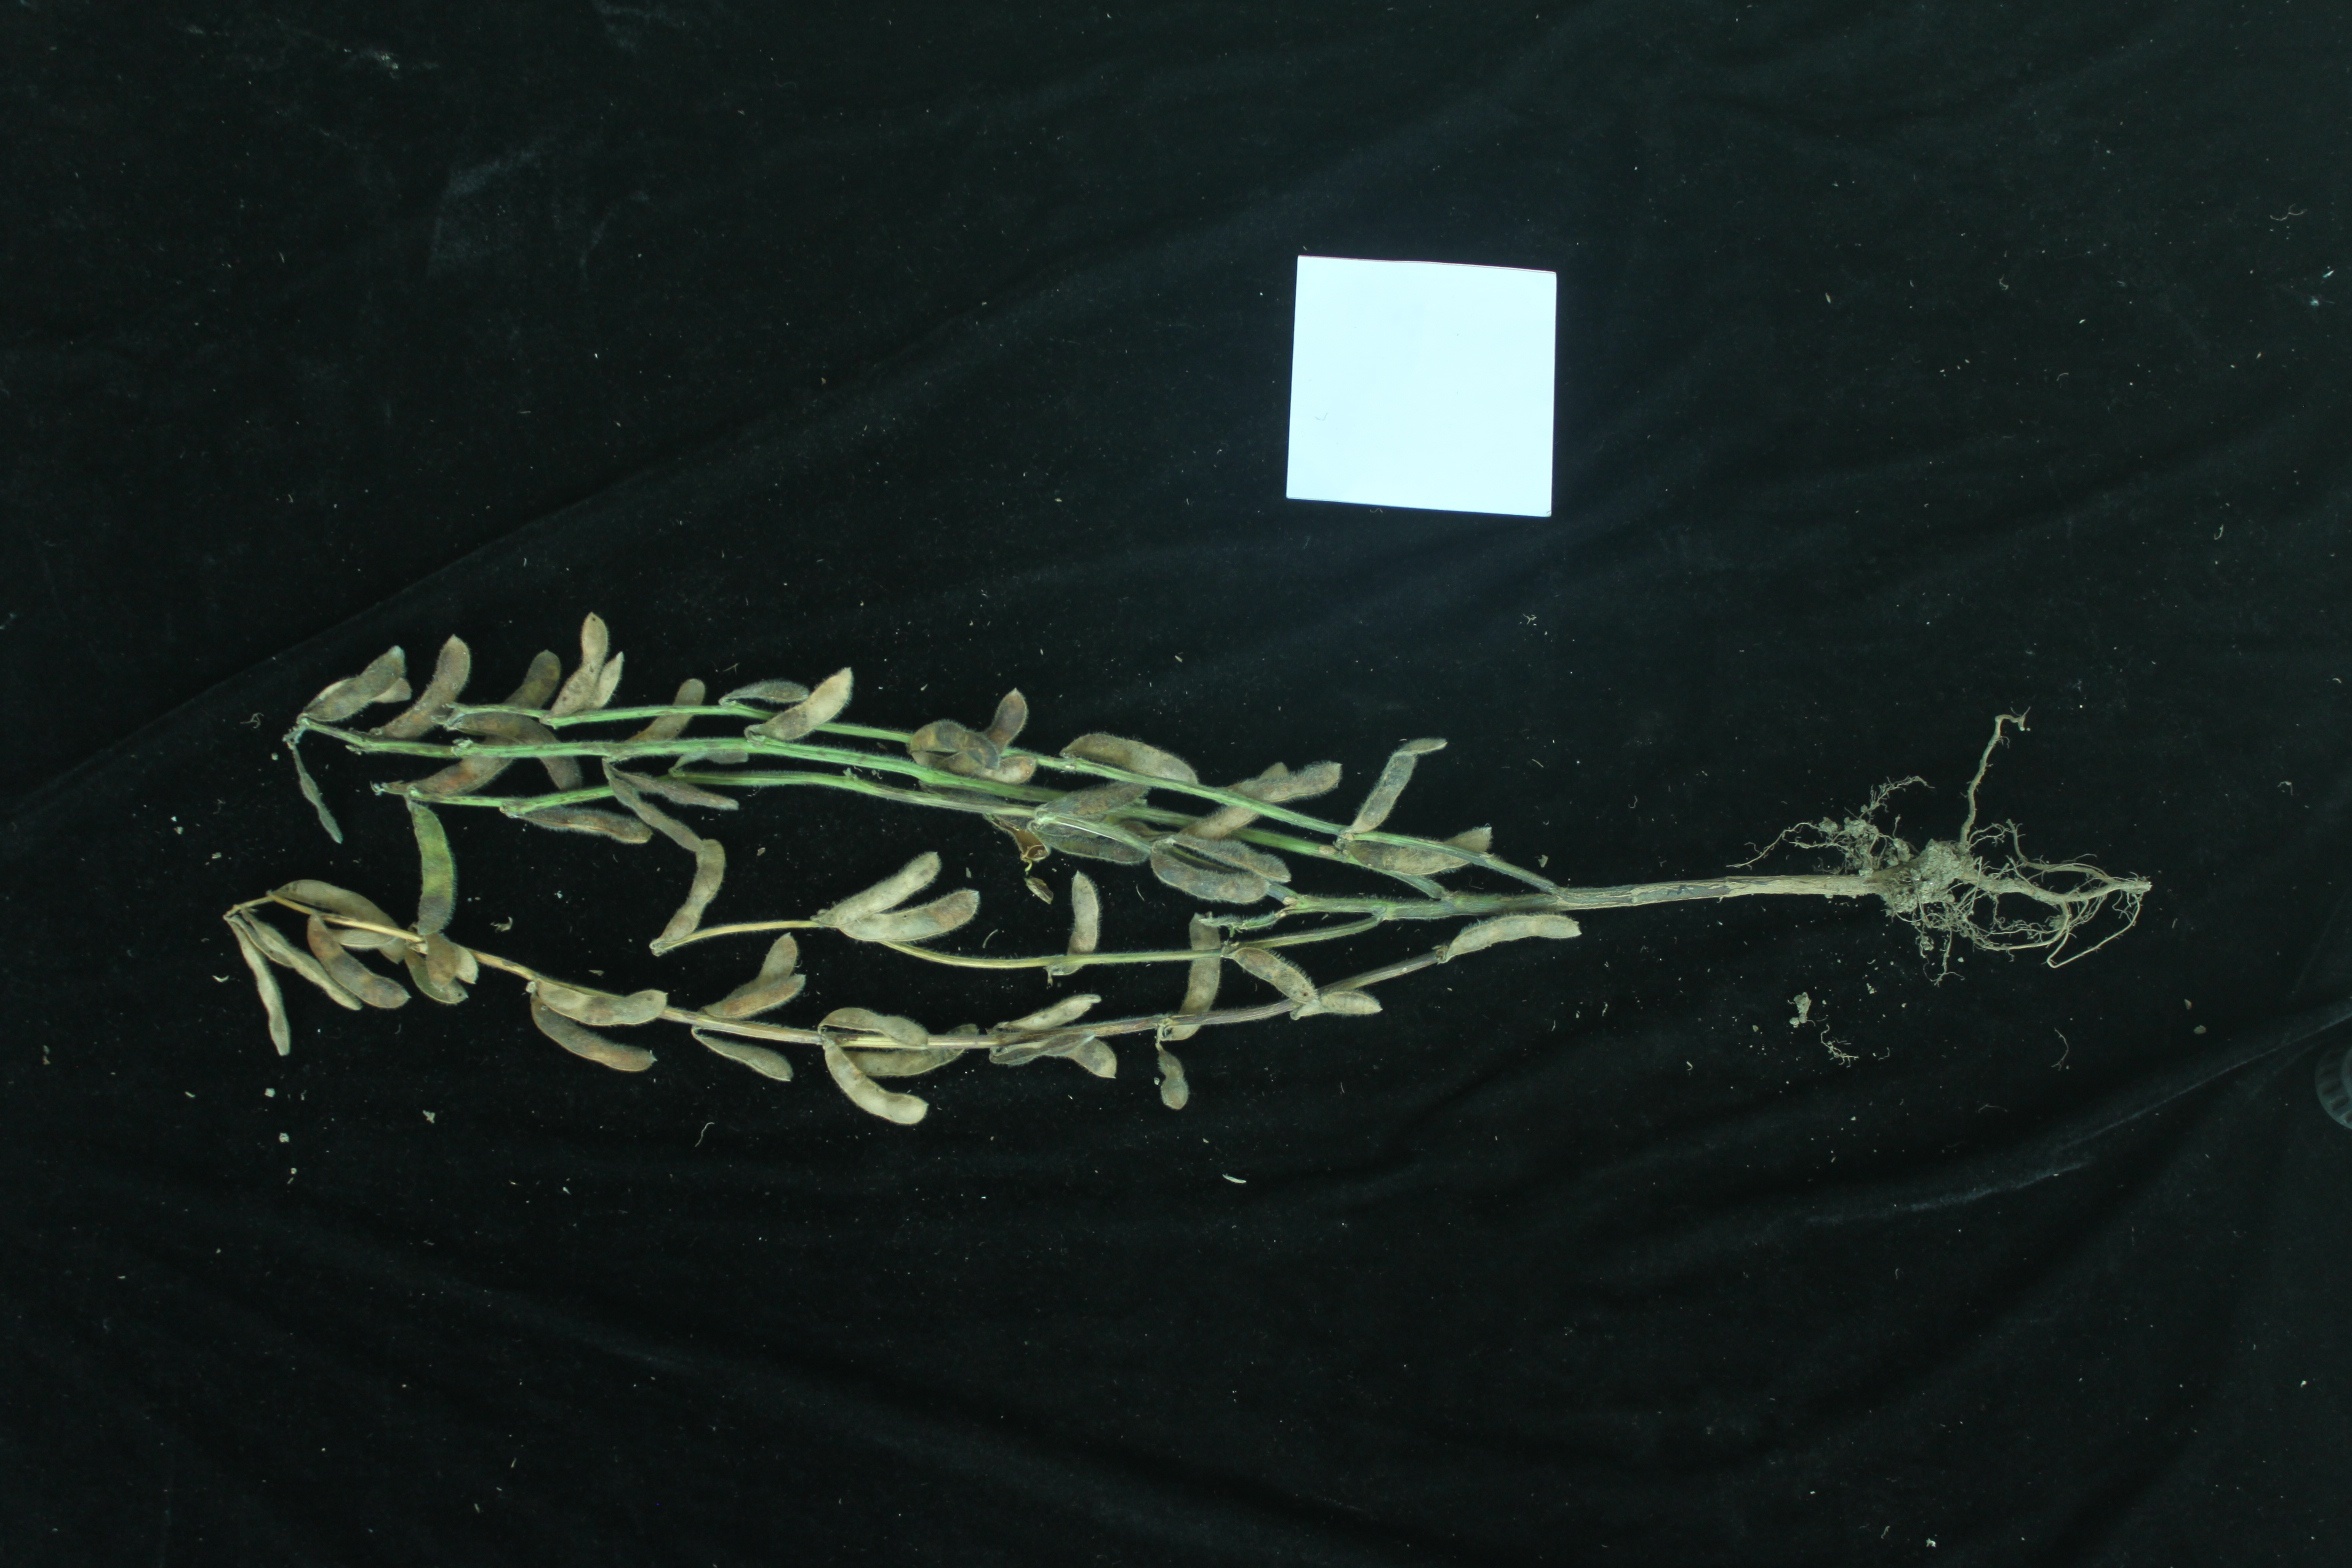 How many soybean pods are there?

53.